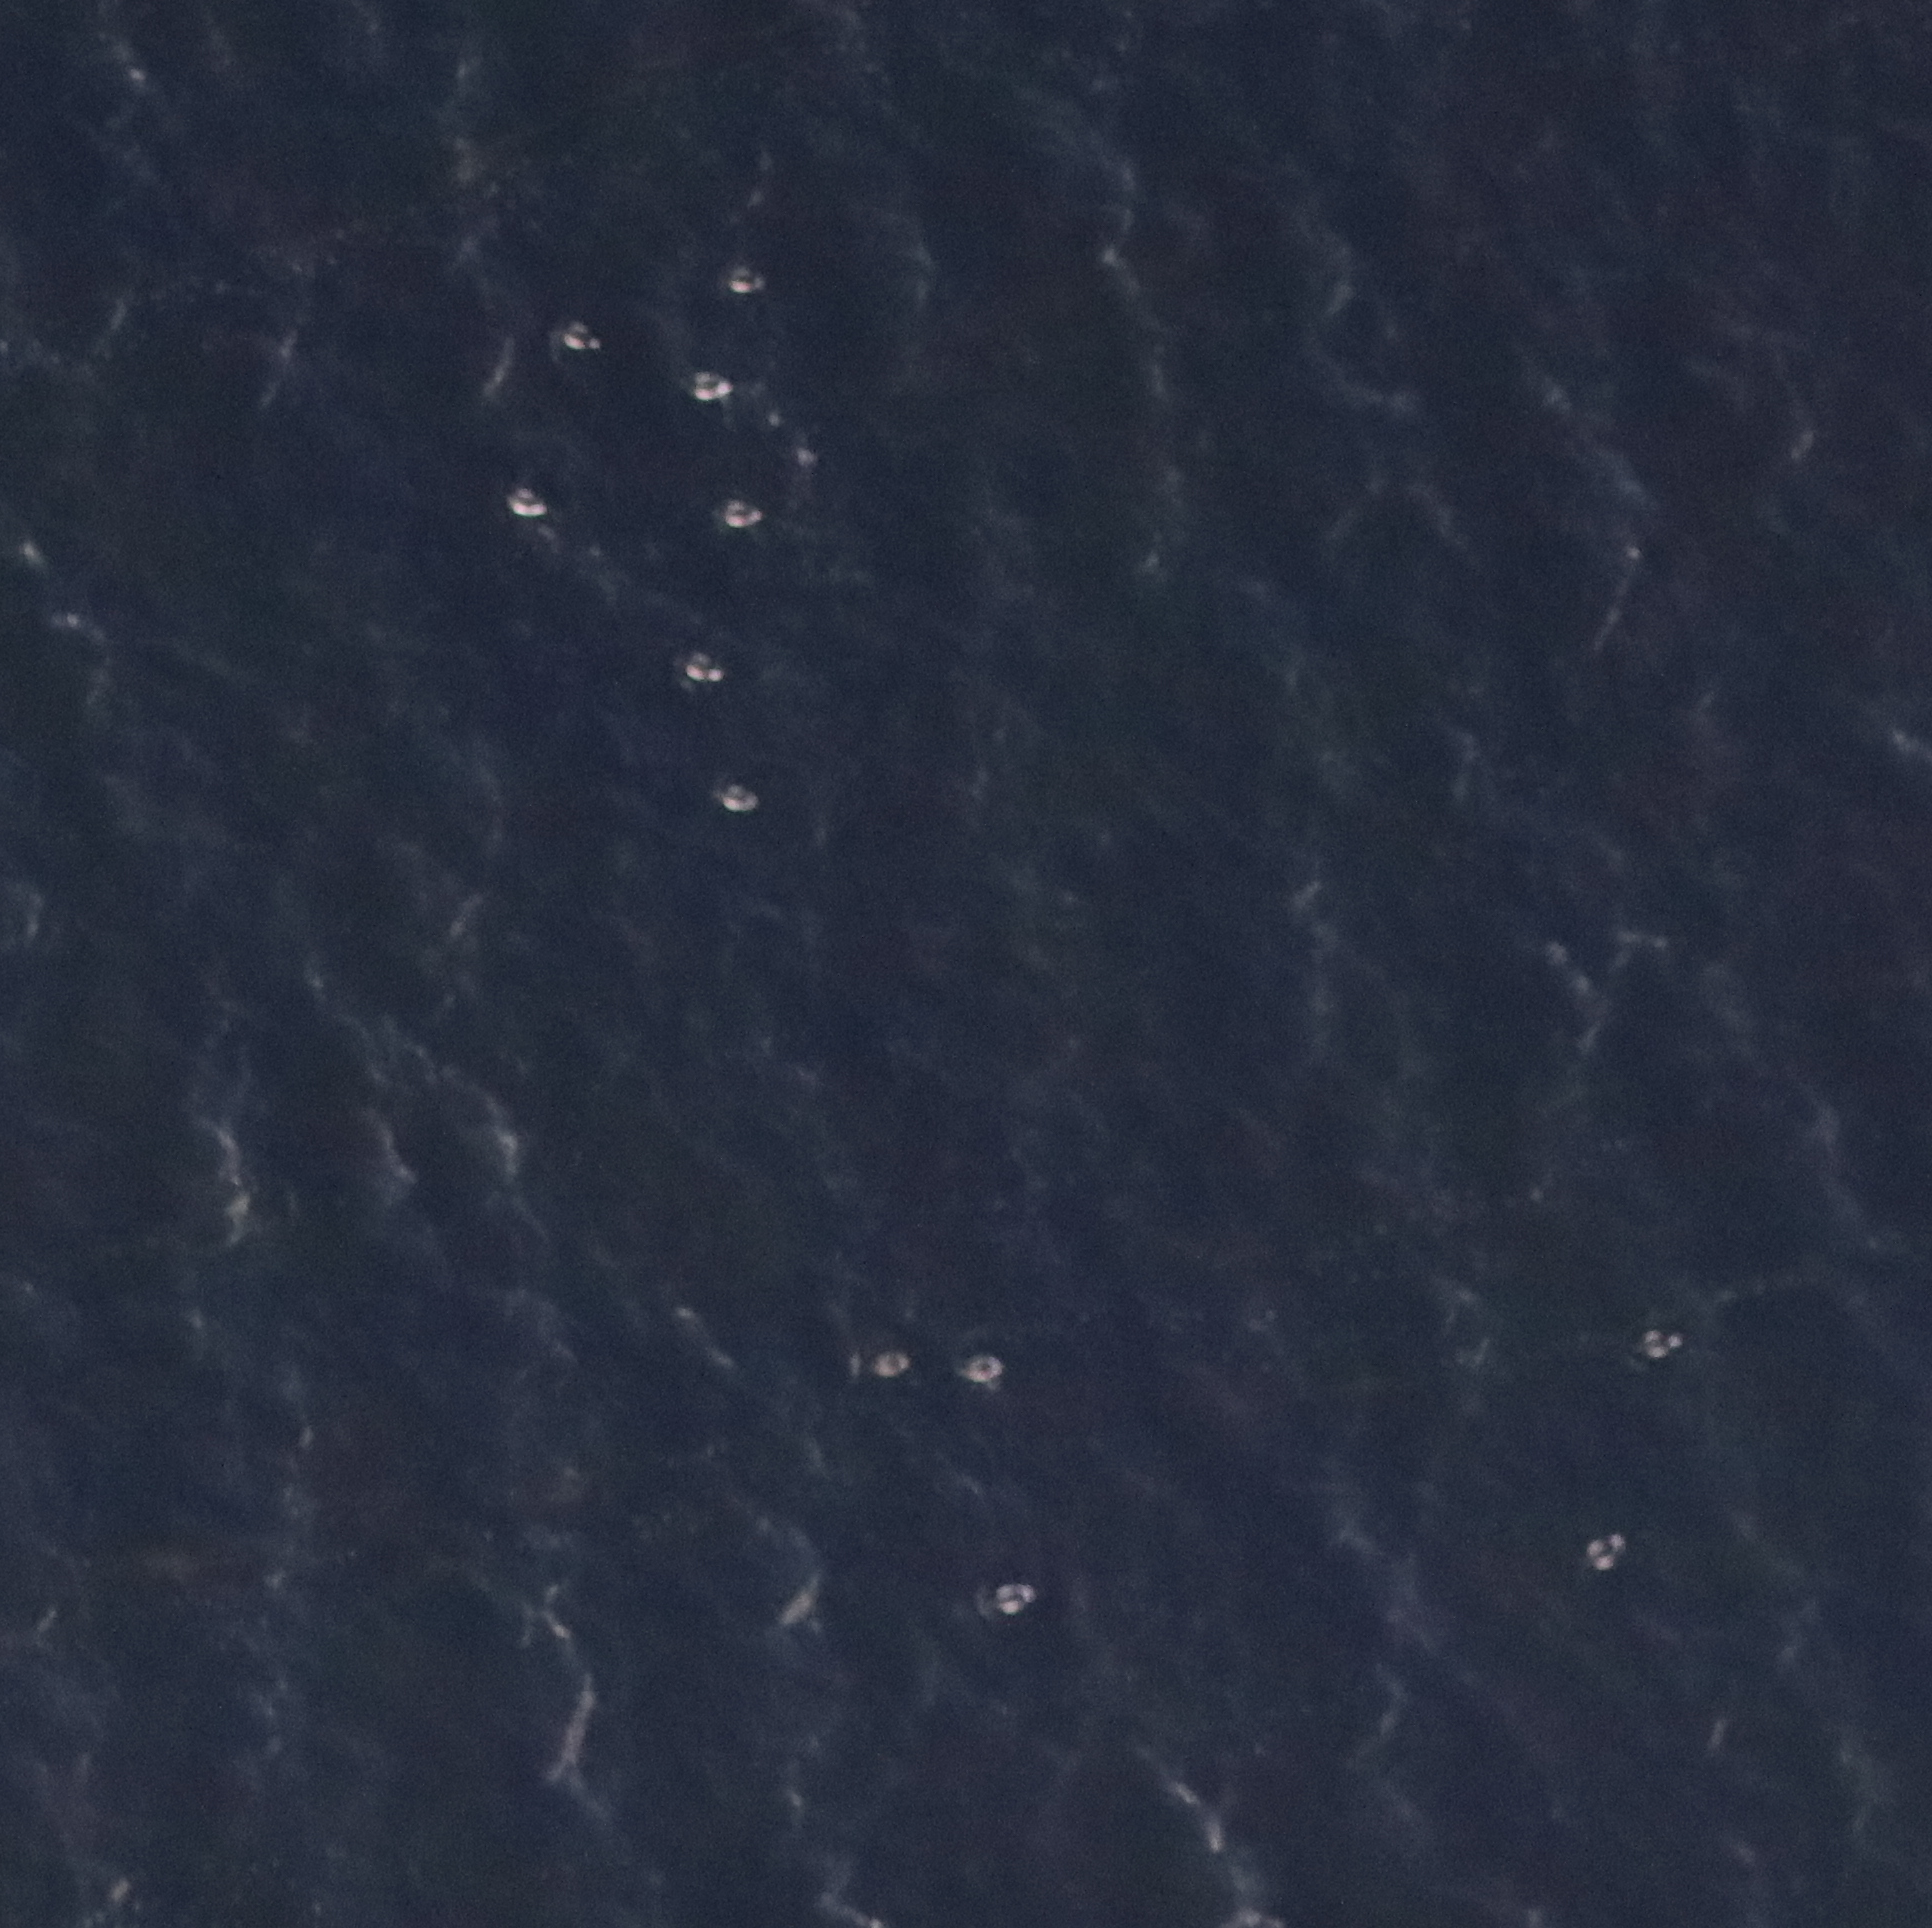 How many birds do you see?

12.